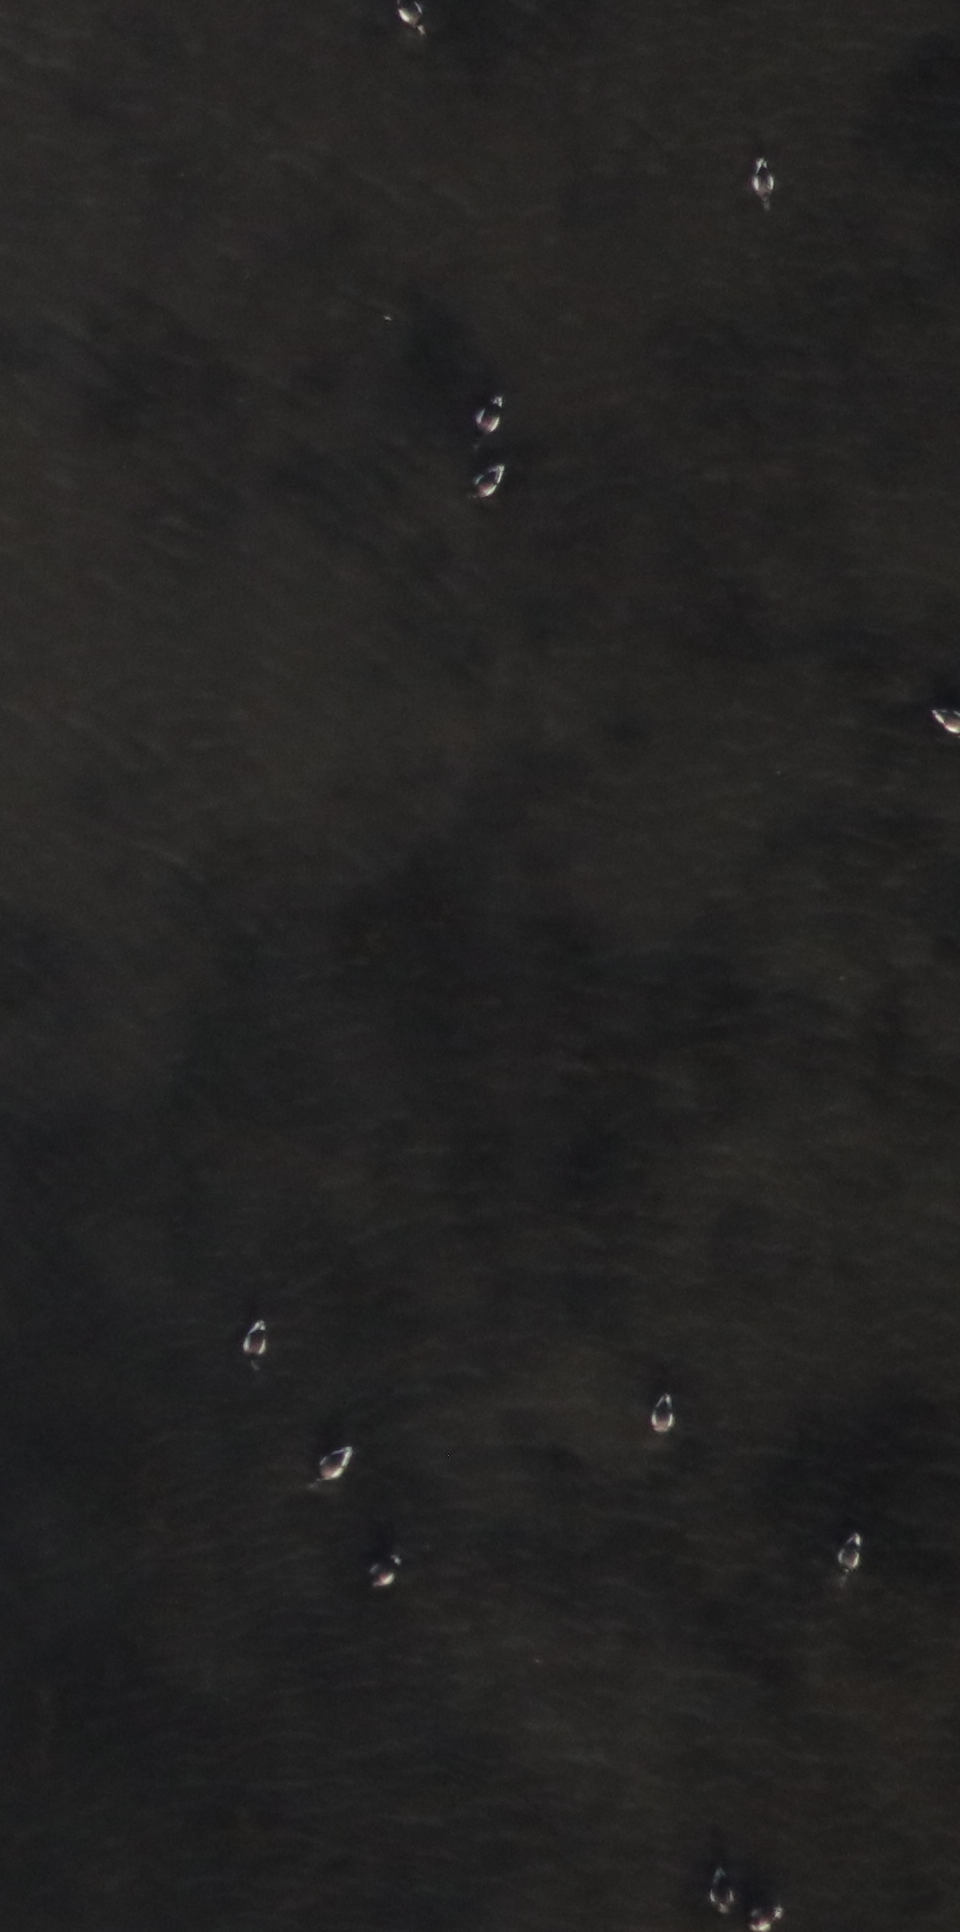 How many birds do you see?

12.